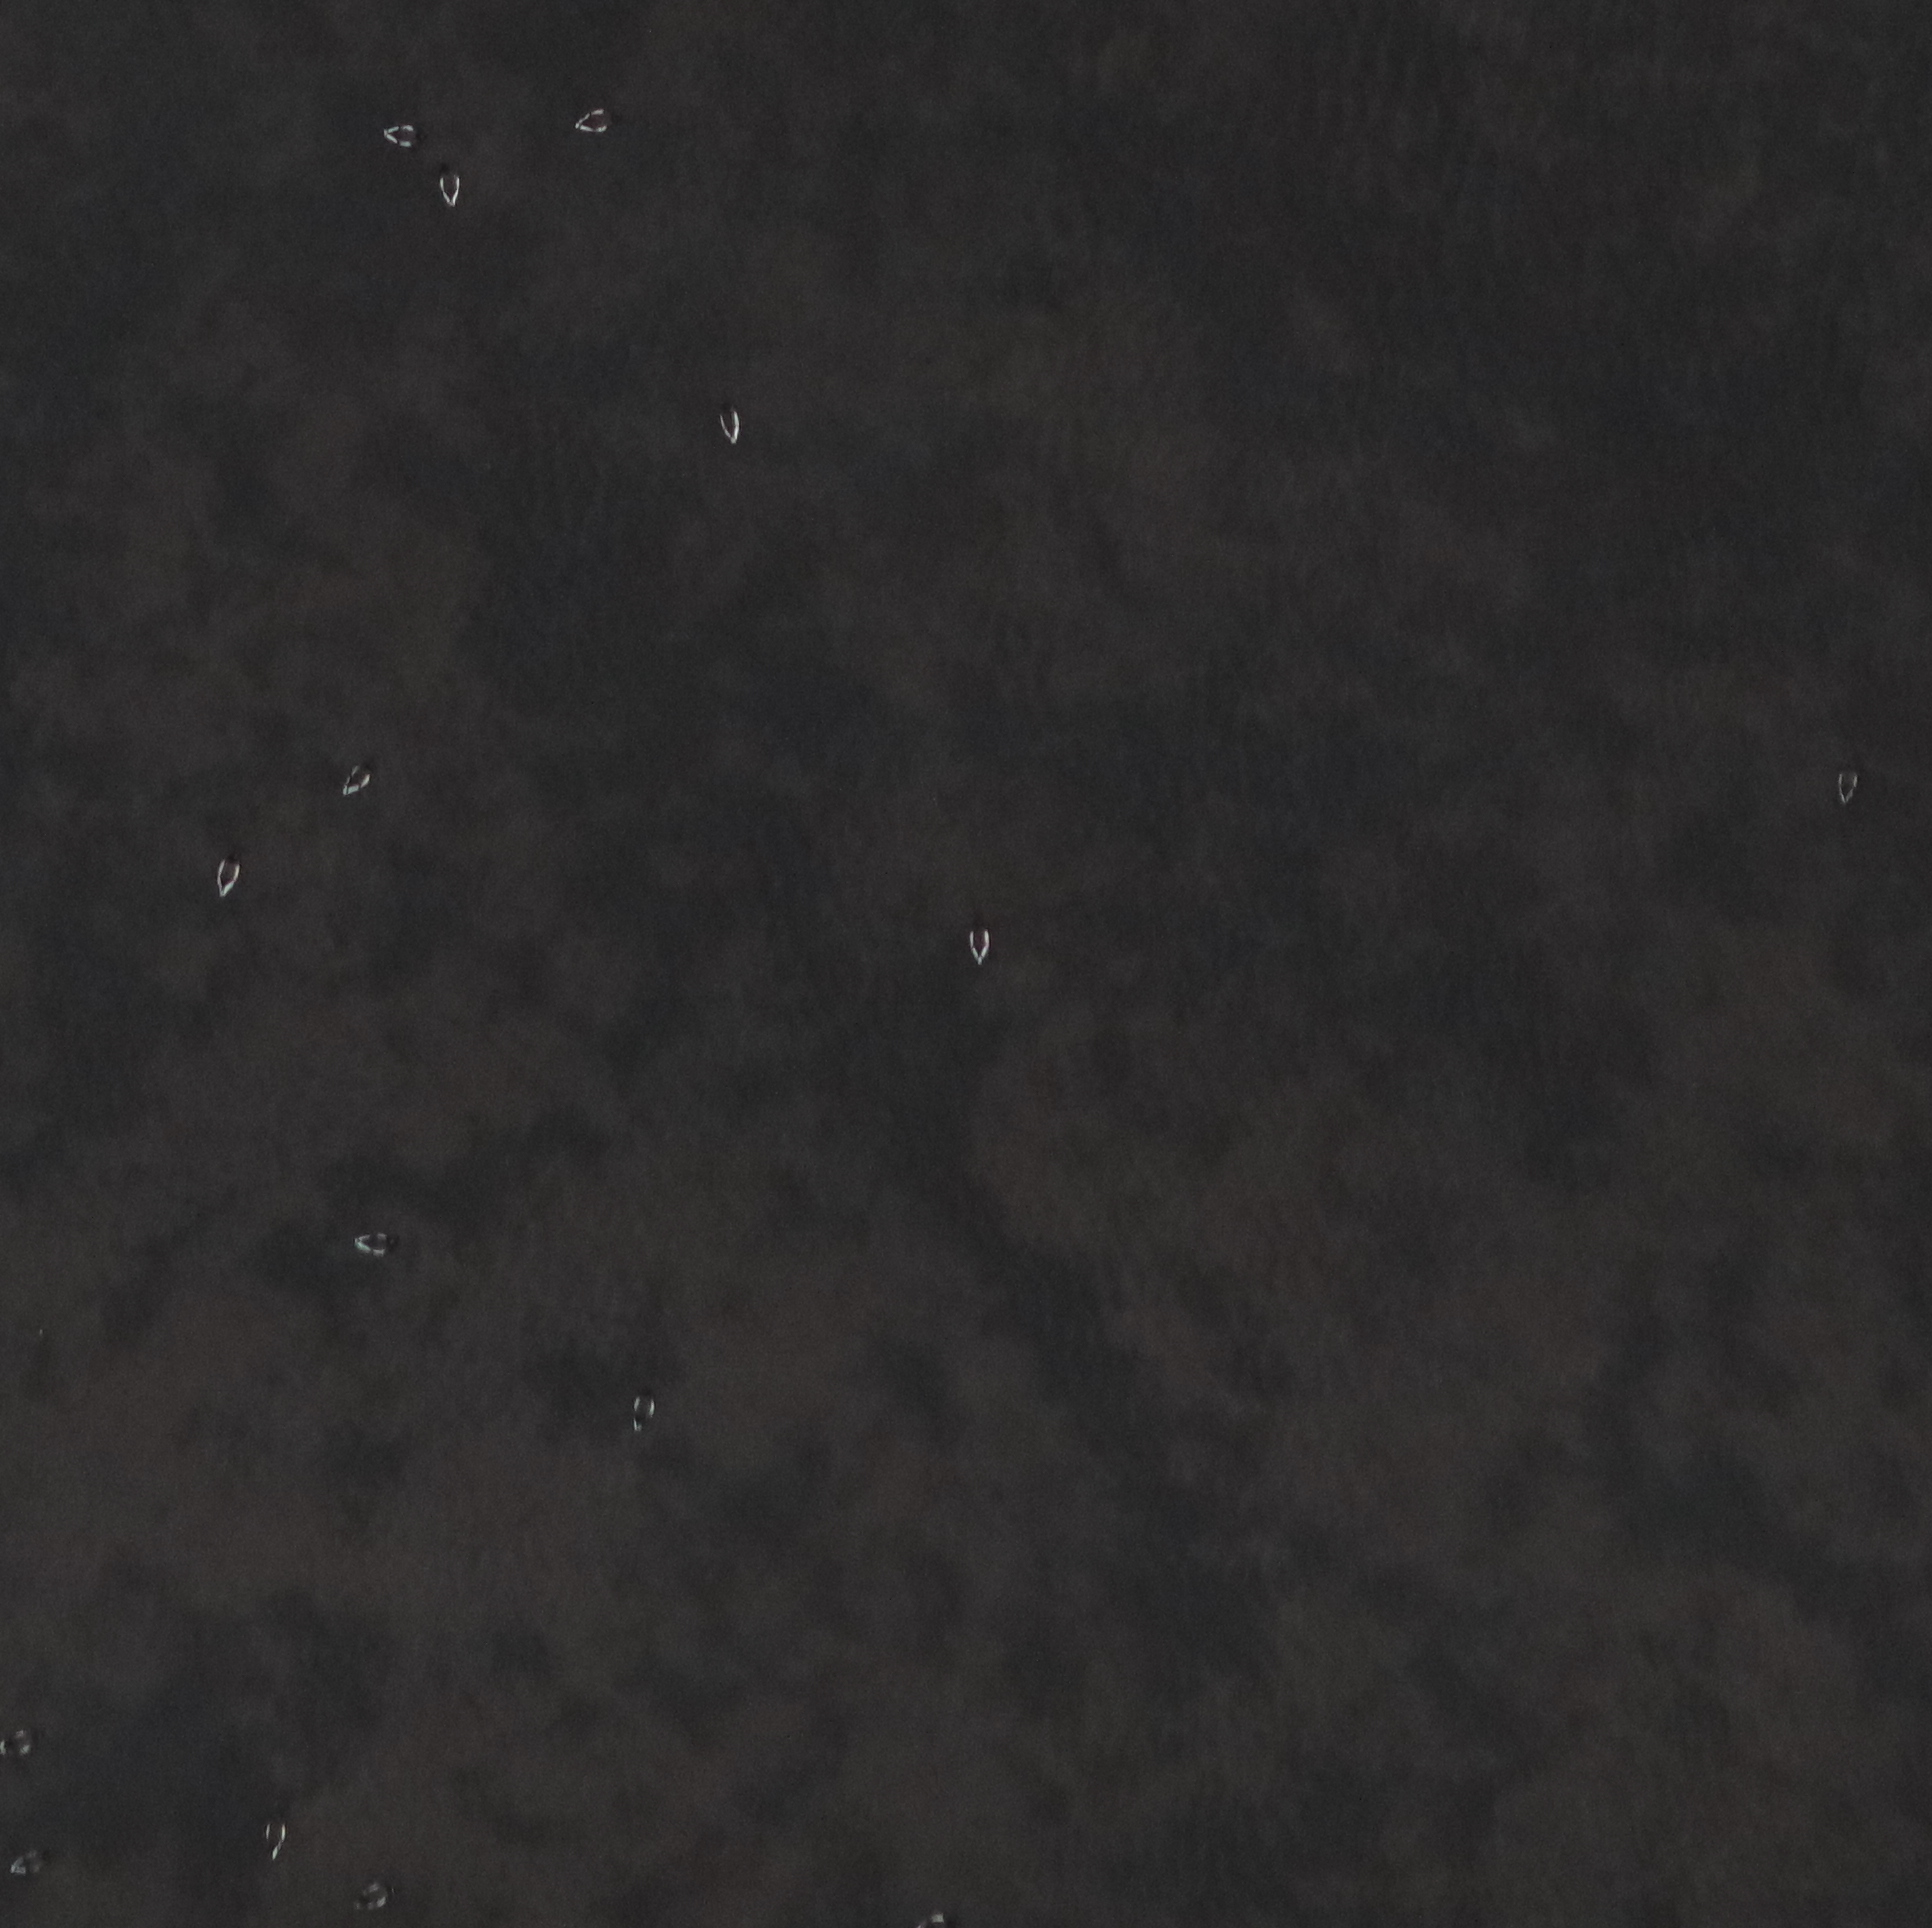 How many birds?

15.